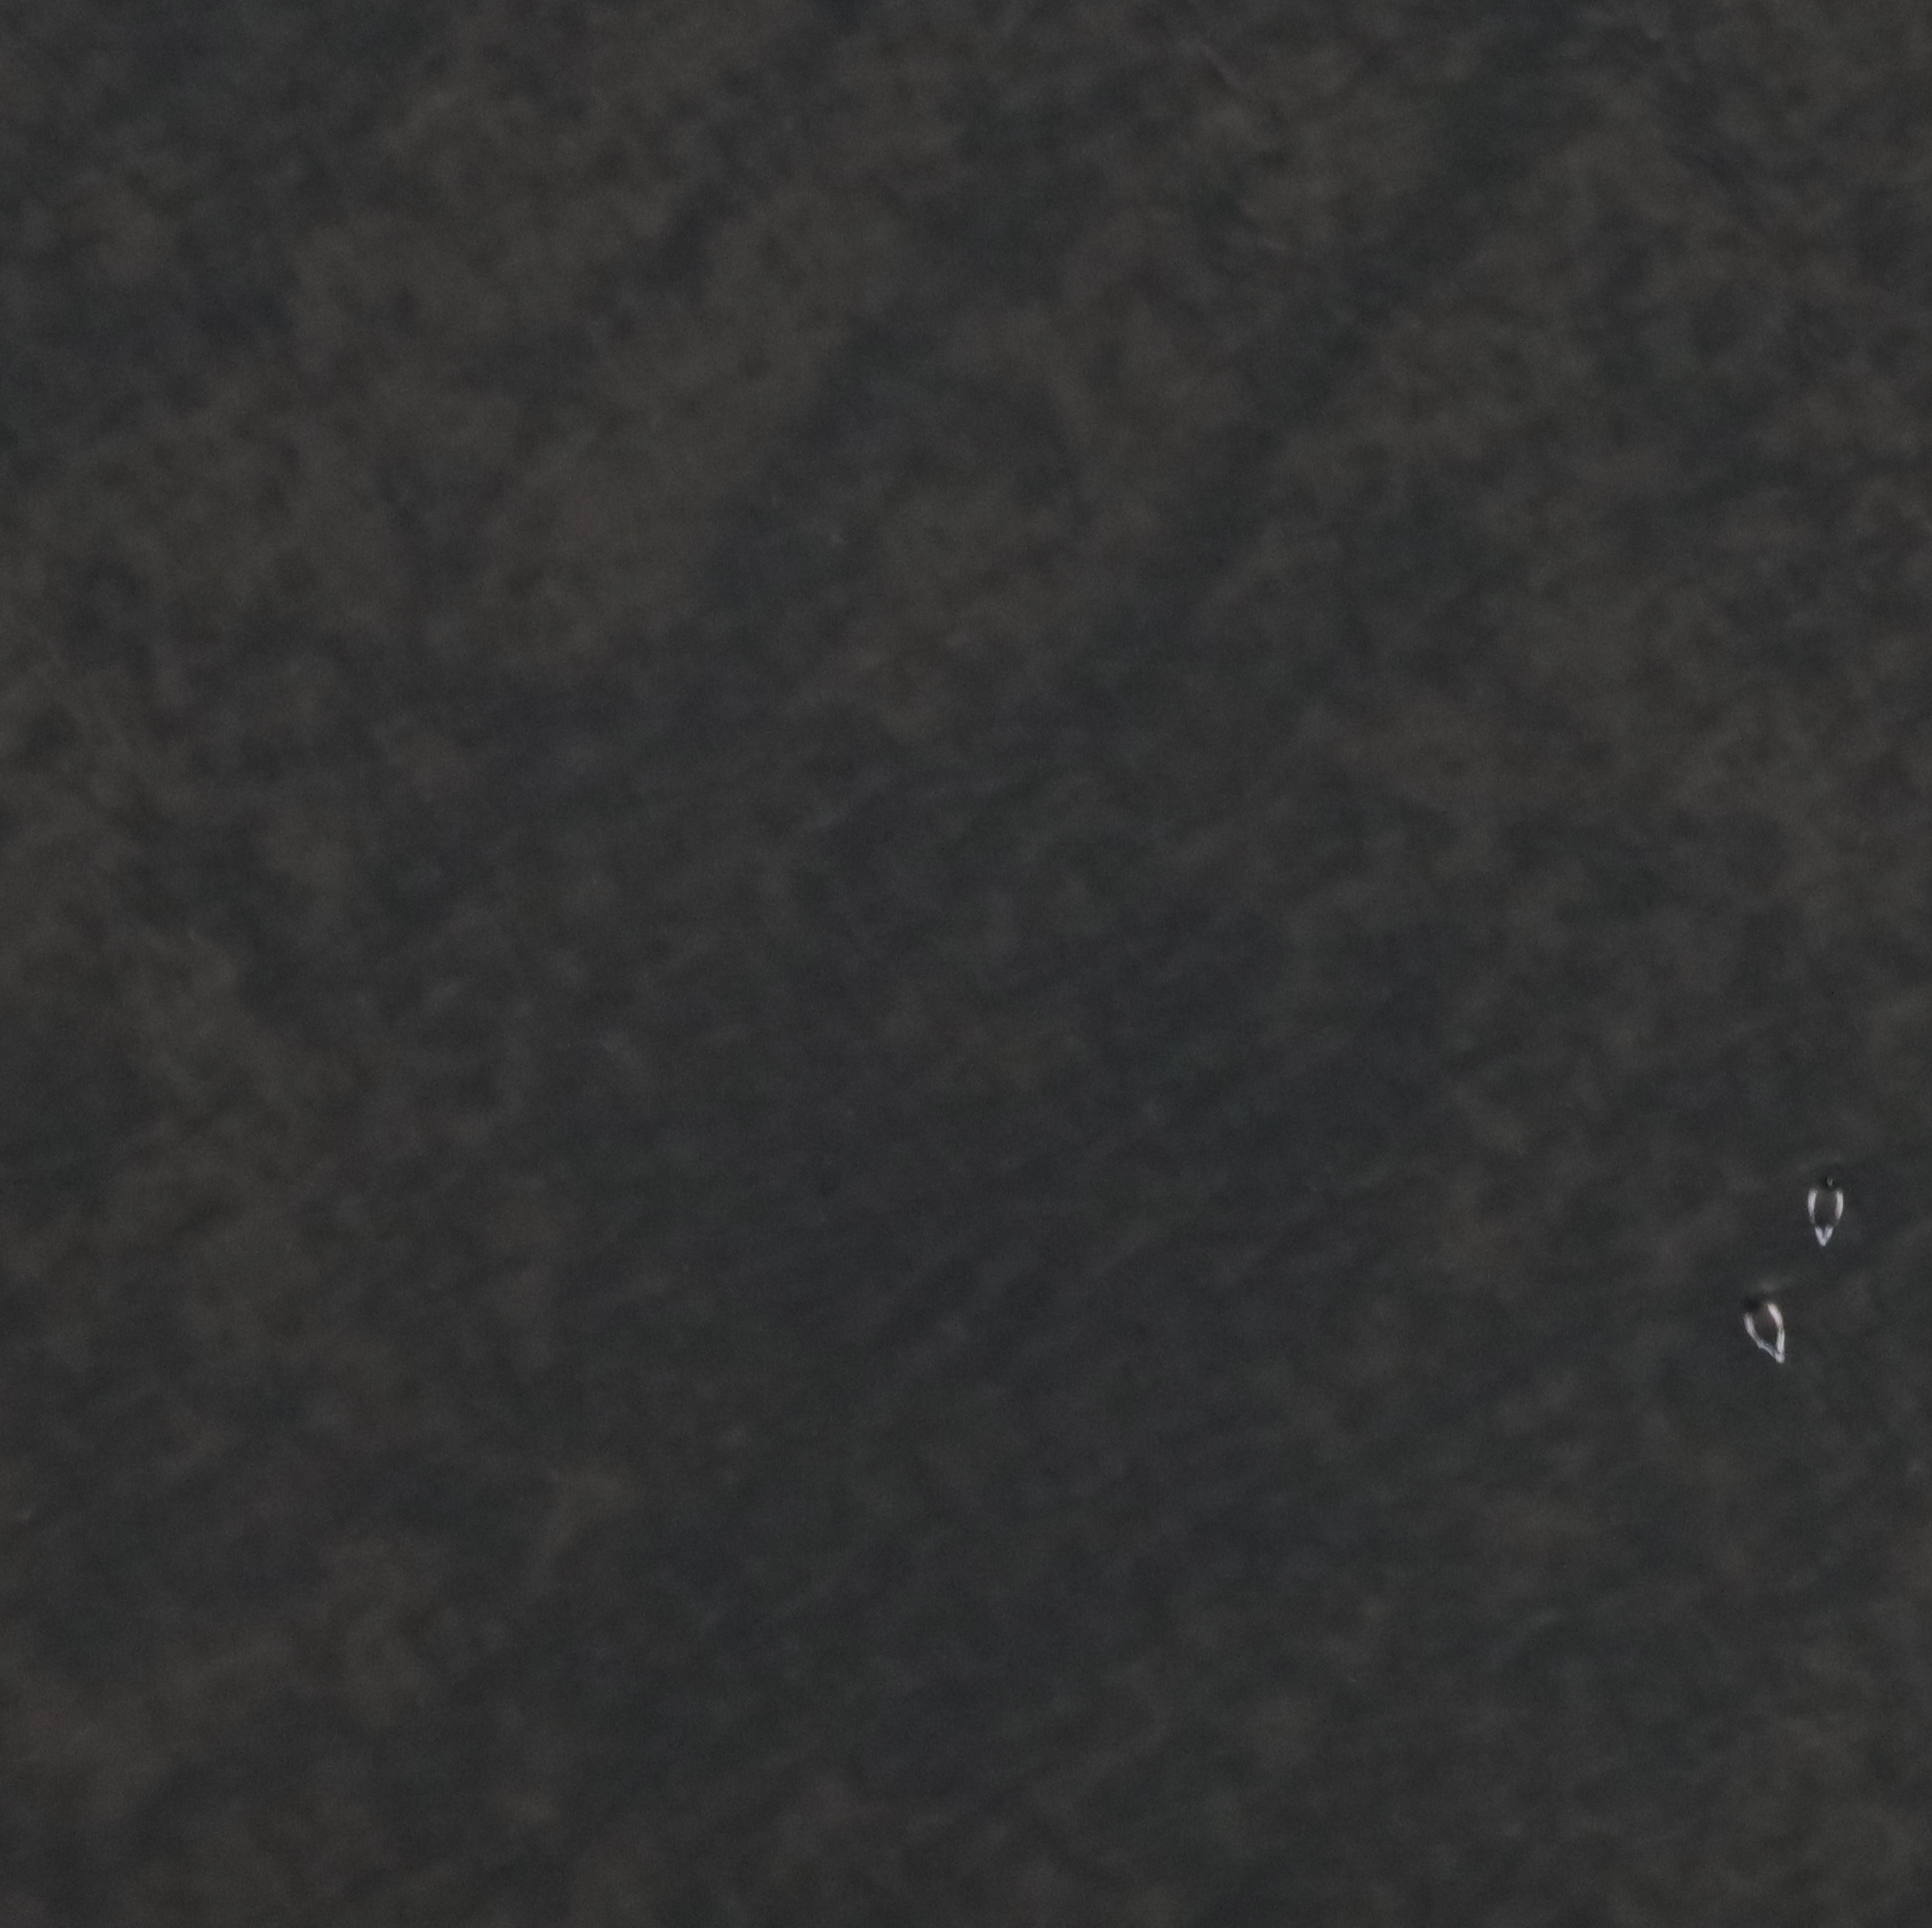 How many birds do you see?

2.